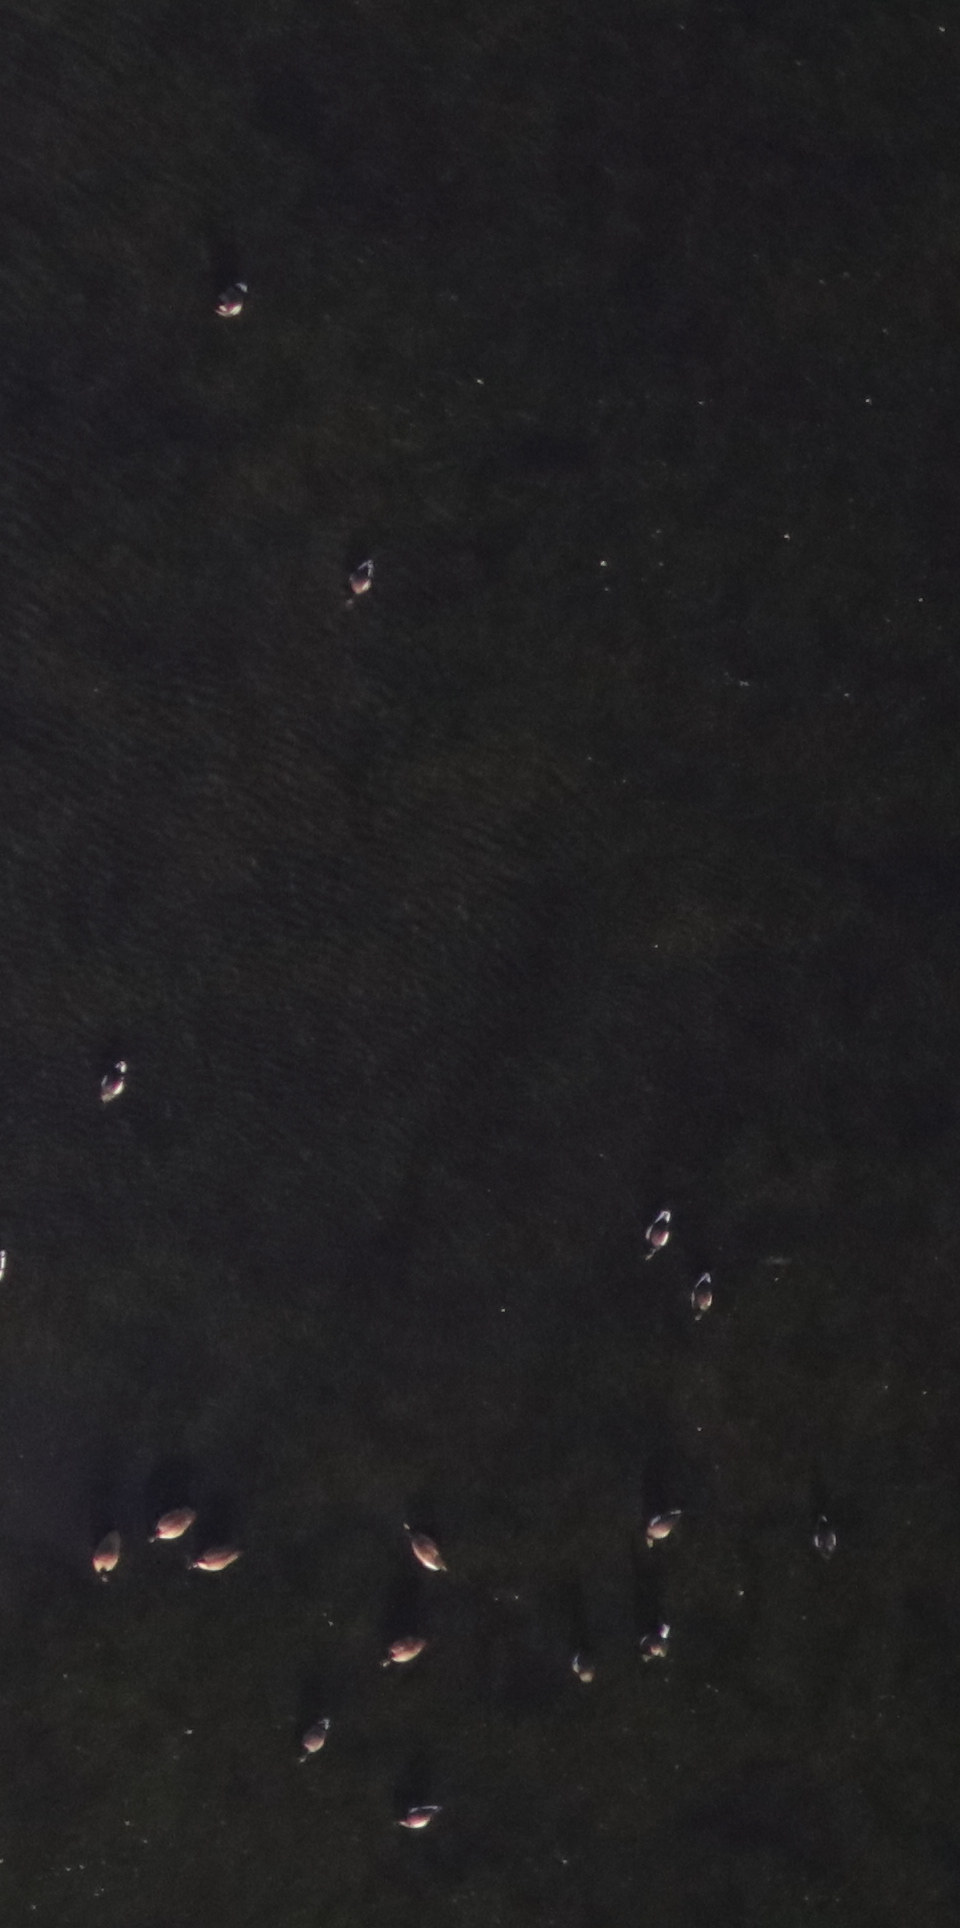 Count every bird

15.